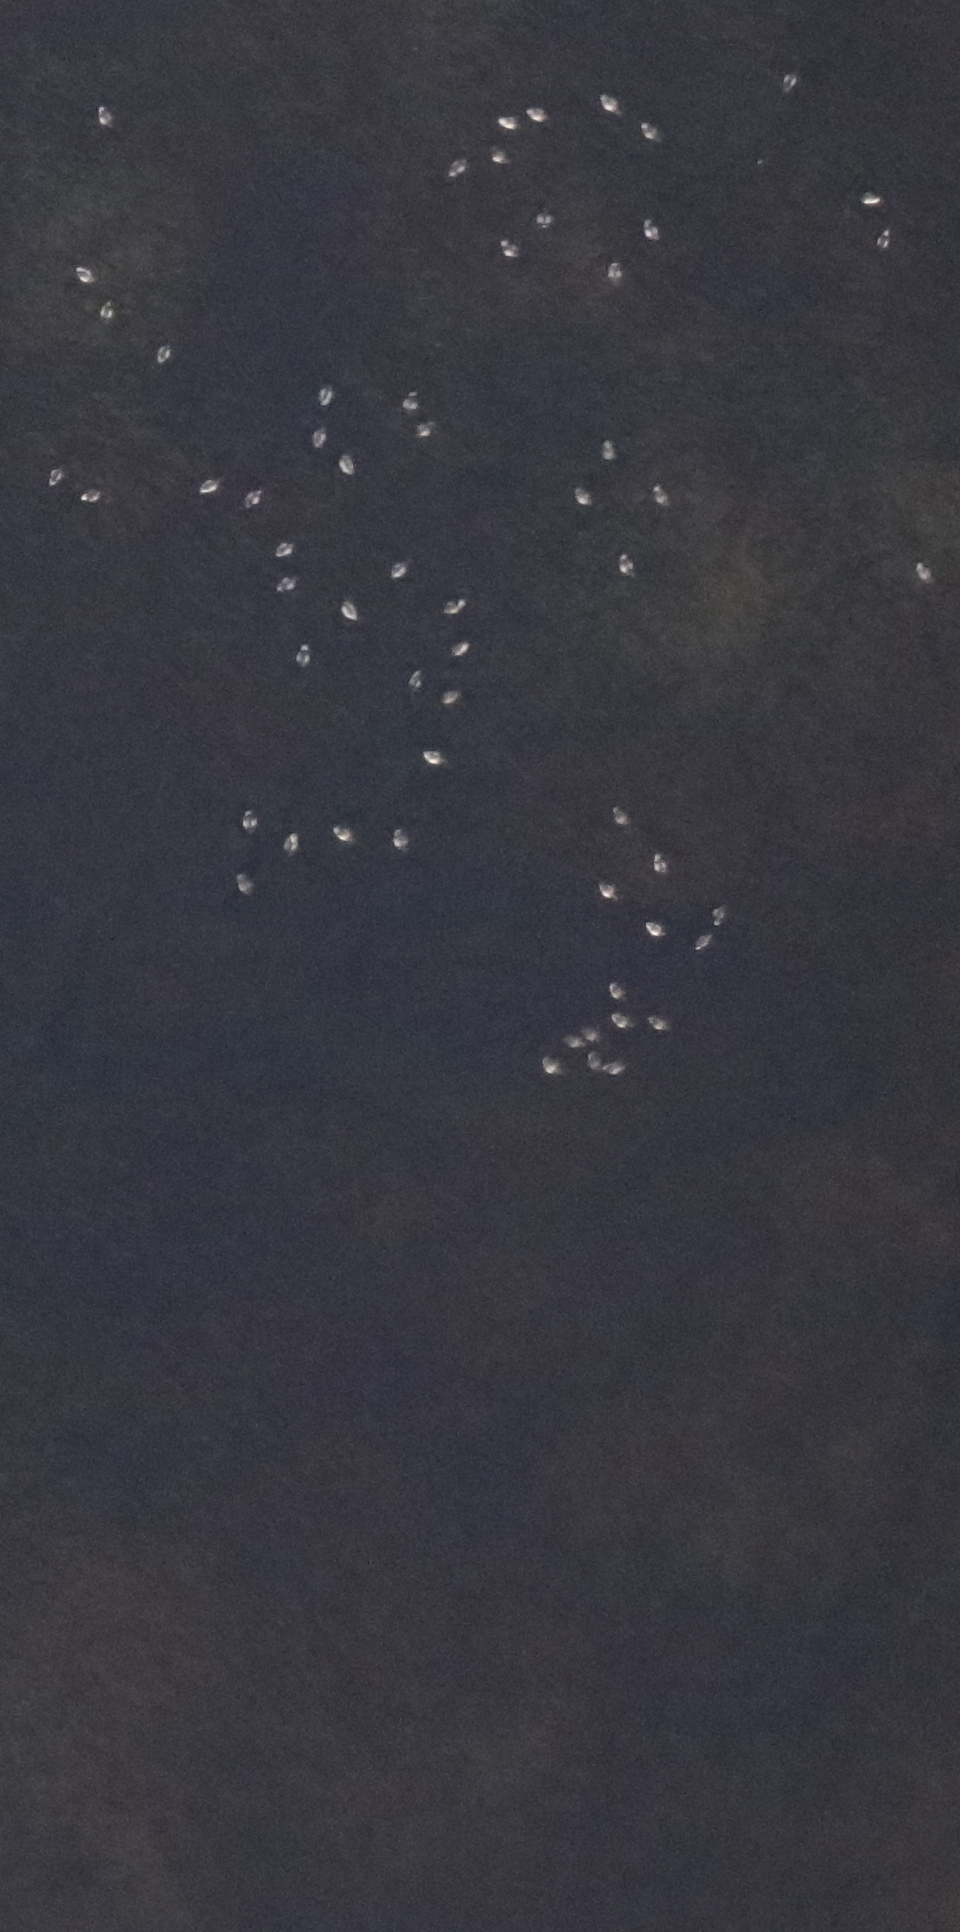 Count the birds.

60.